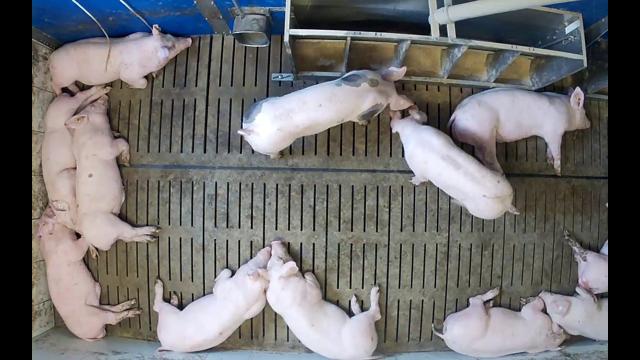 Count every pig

12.